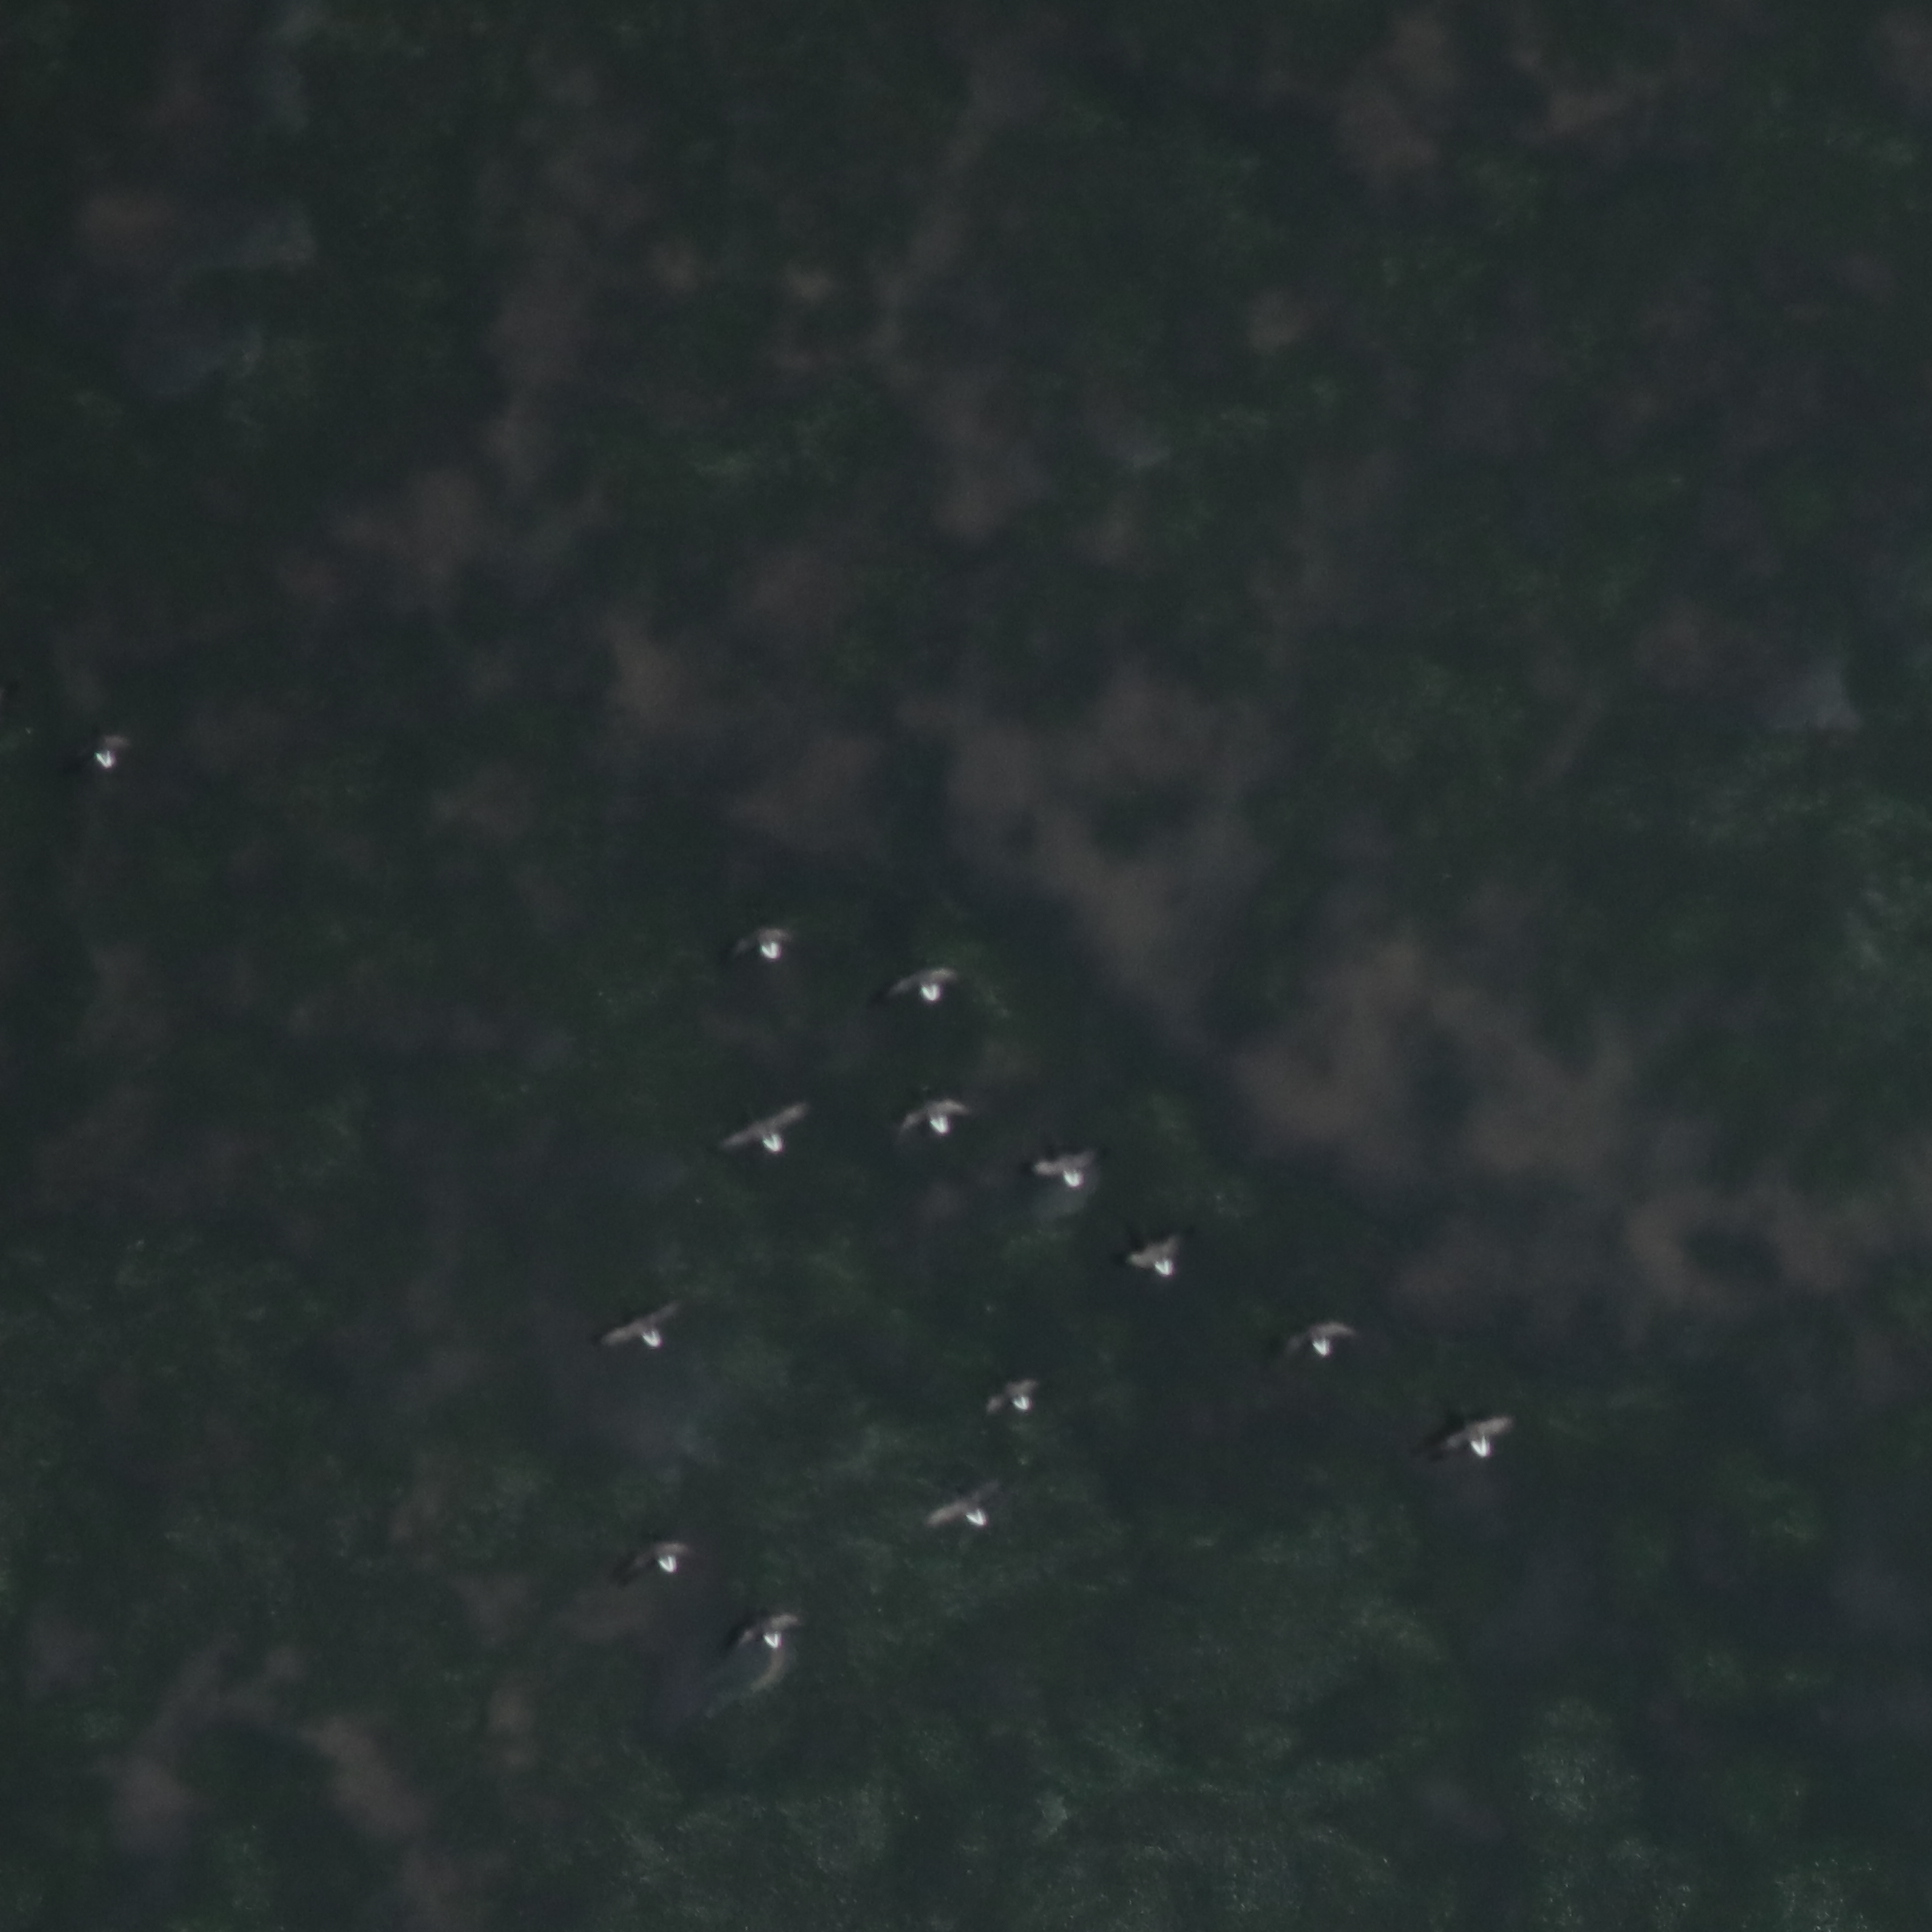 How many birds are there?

14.